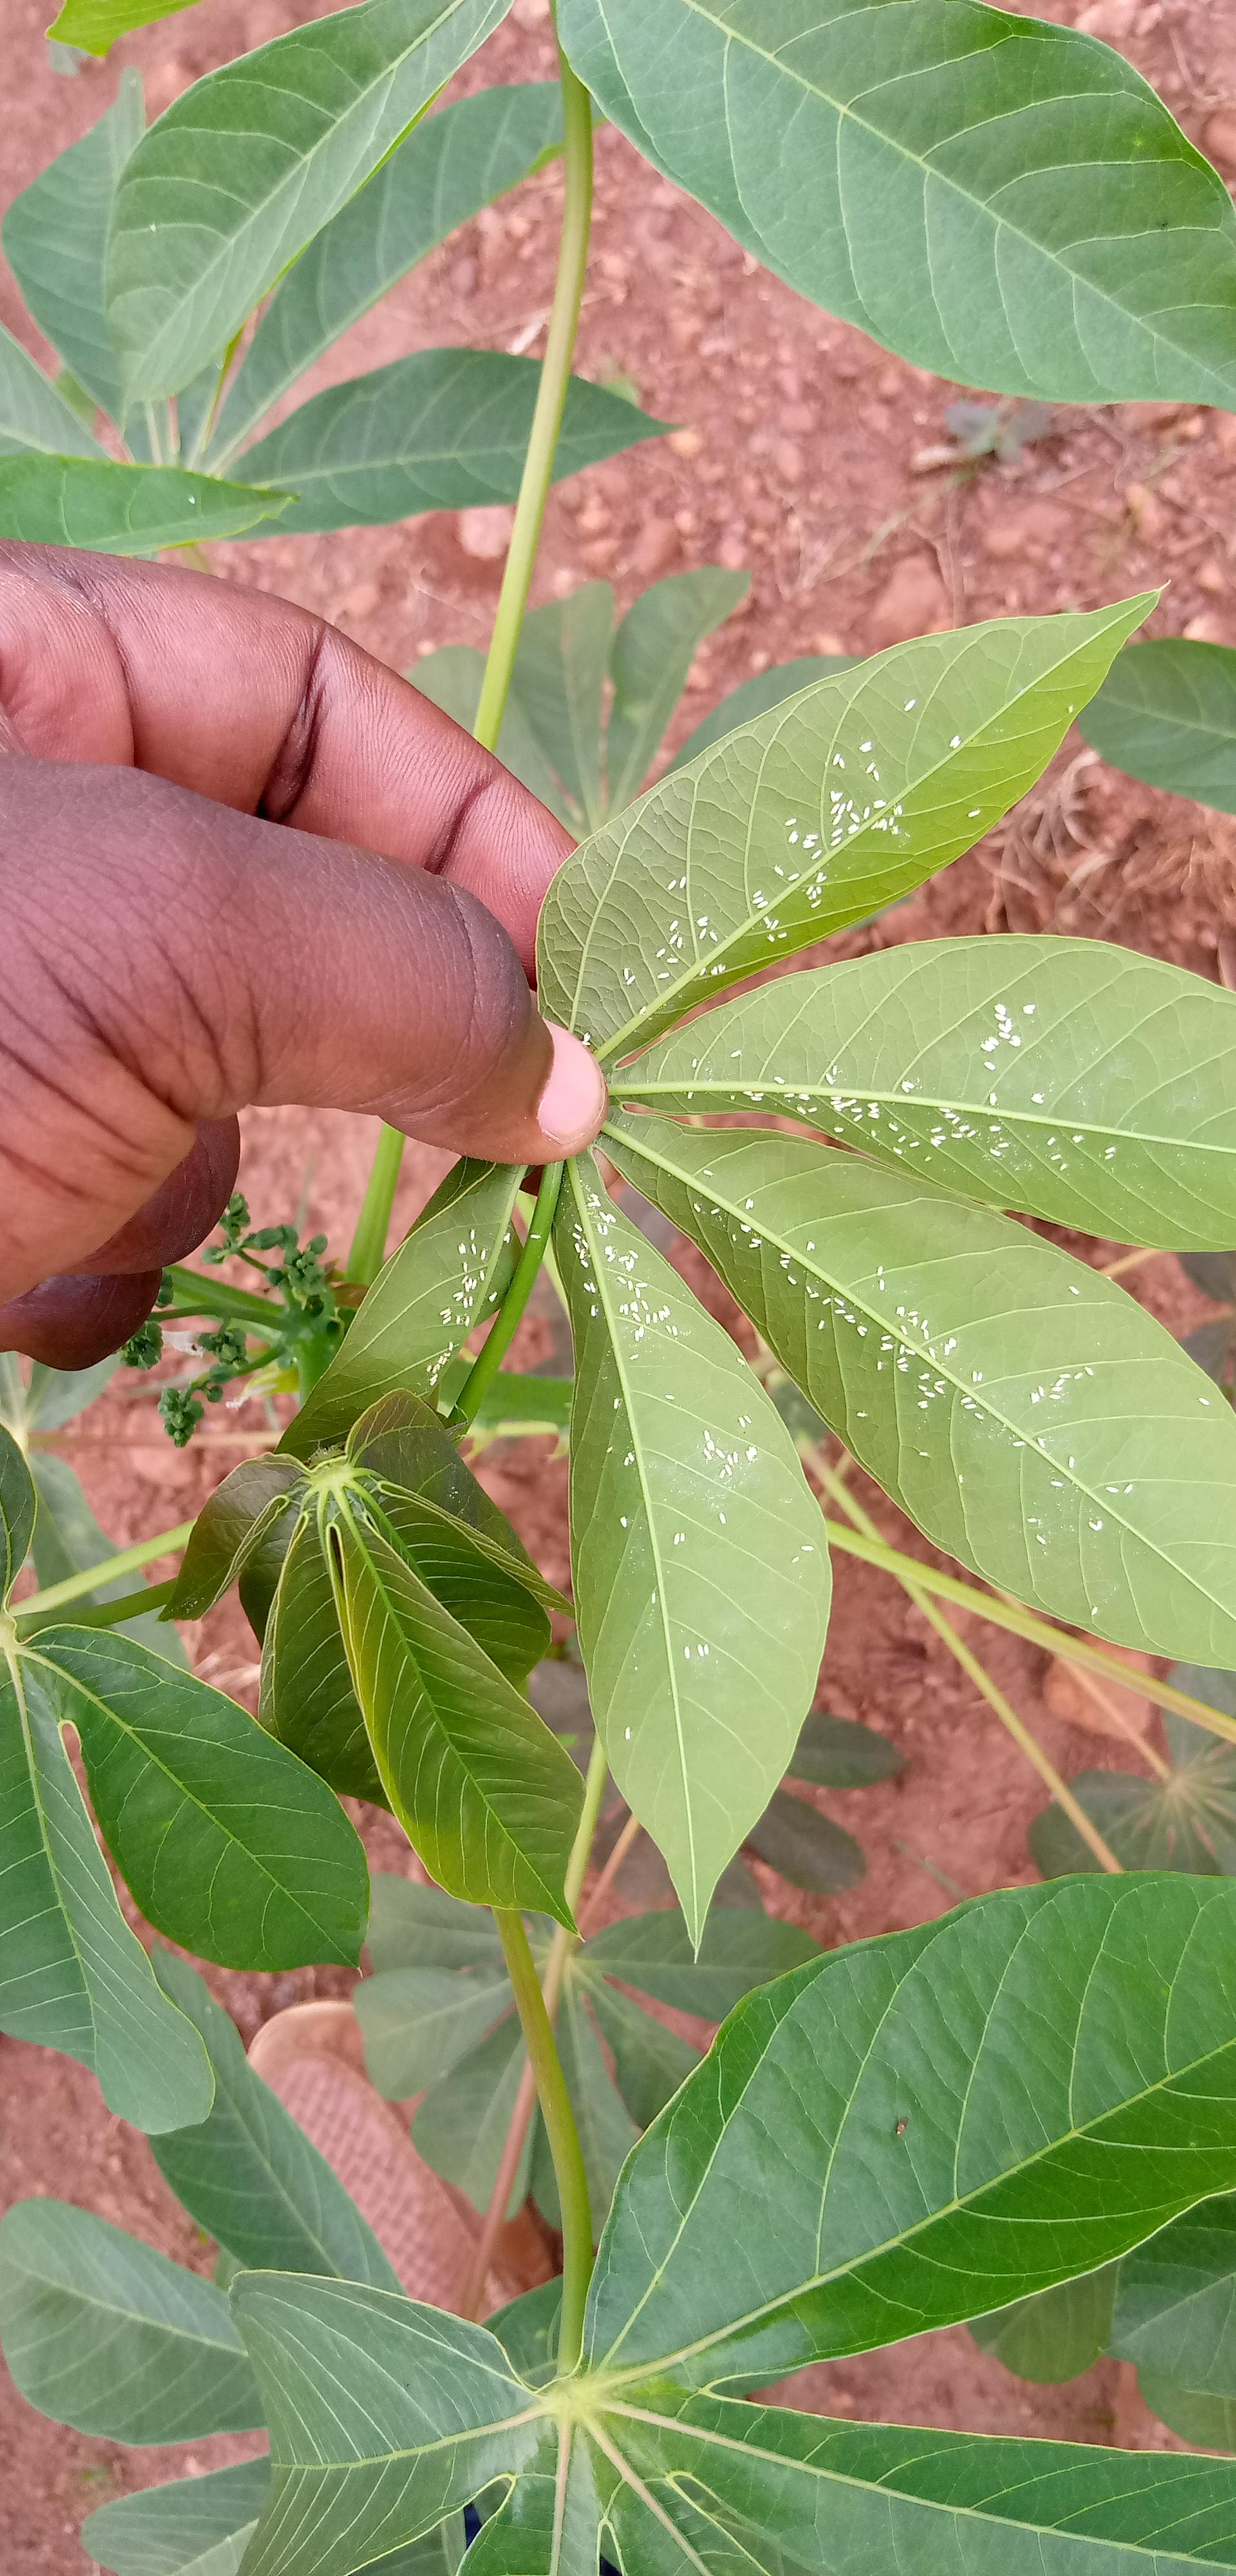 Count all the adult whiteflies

340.